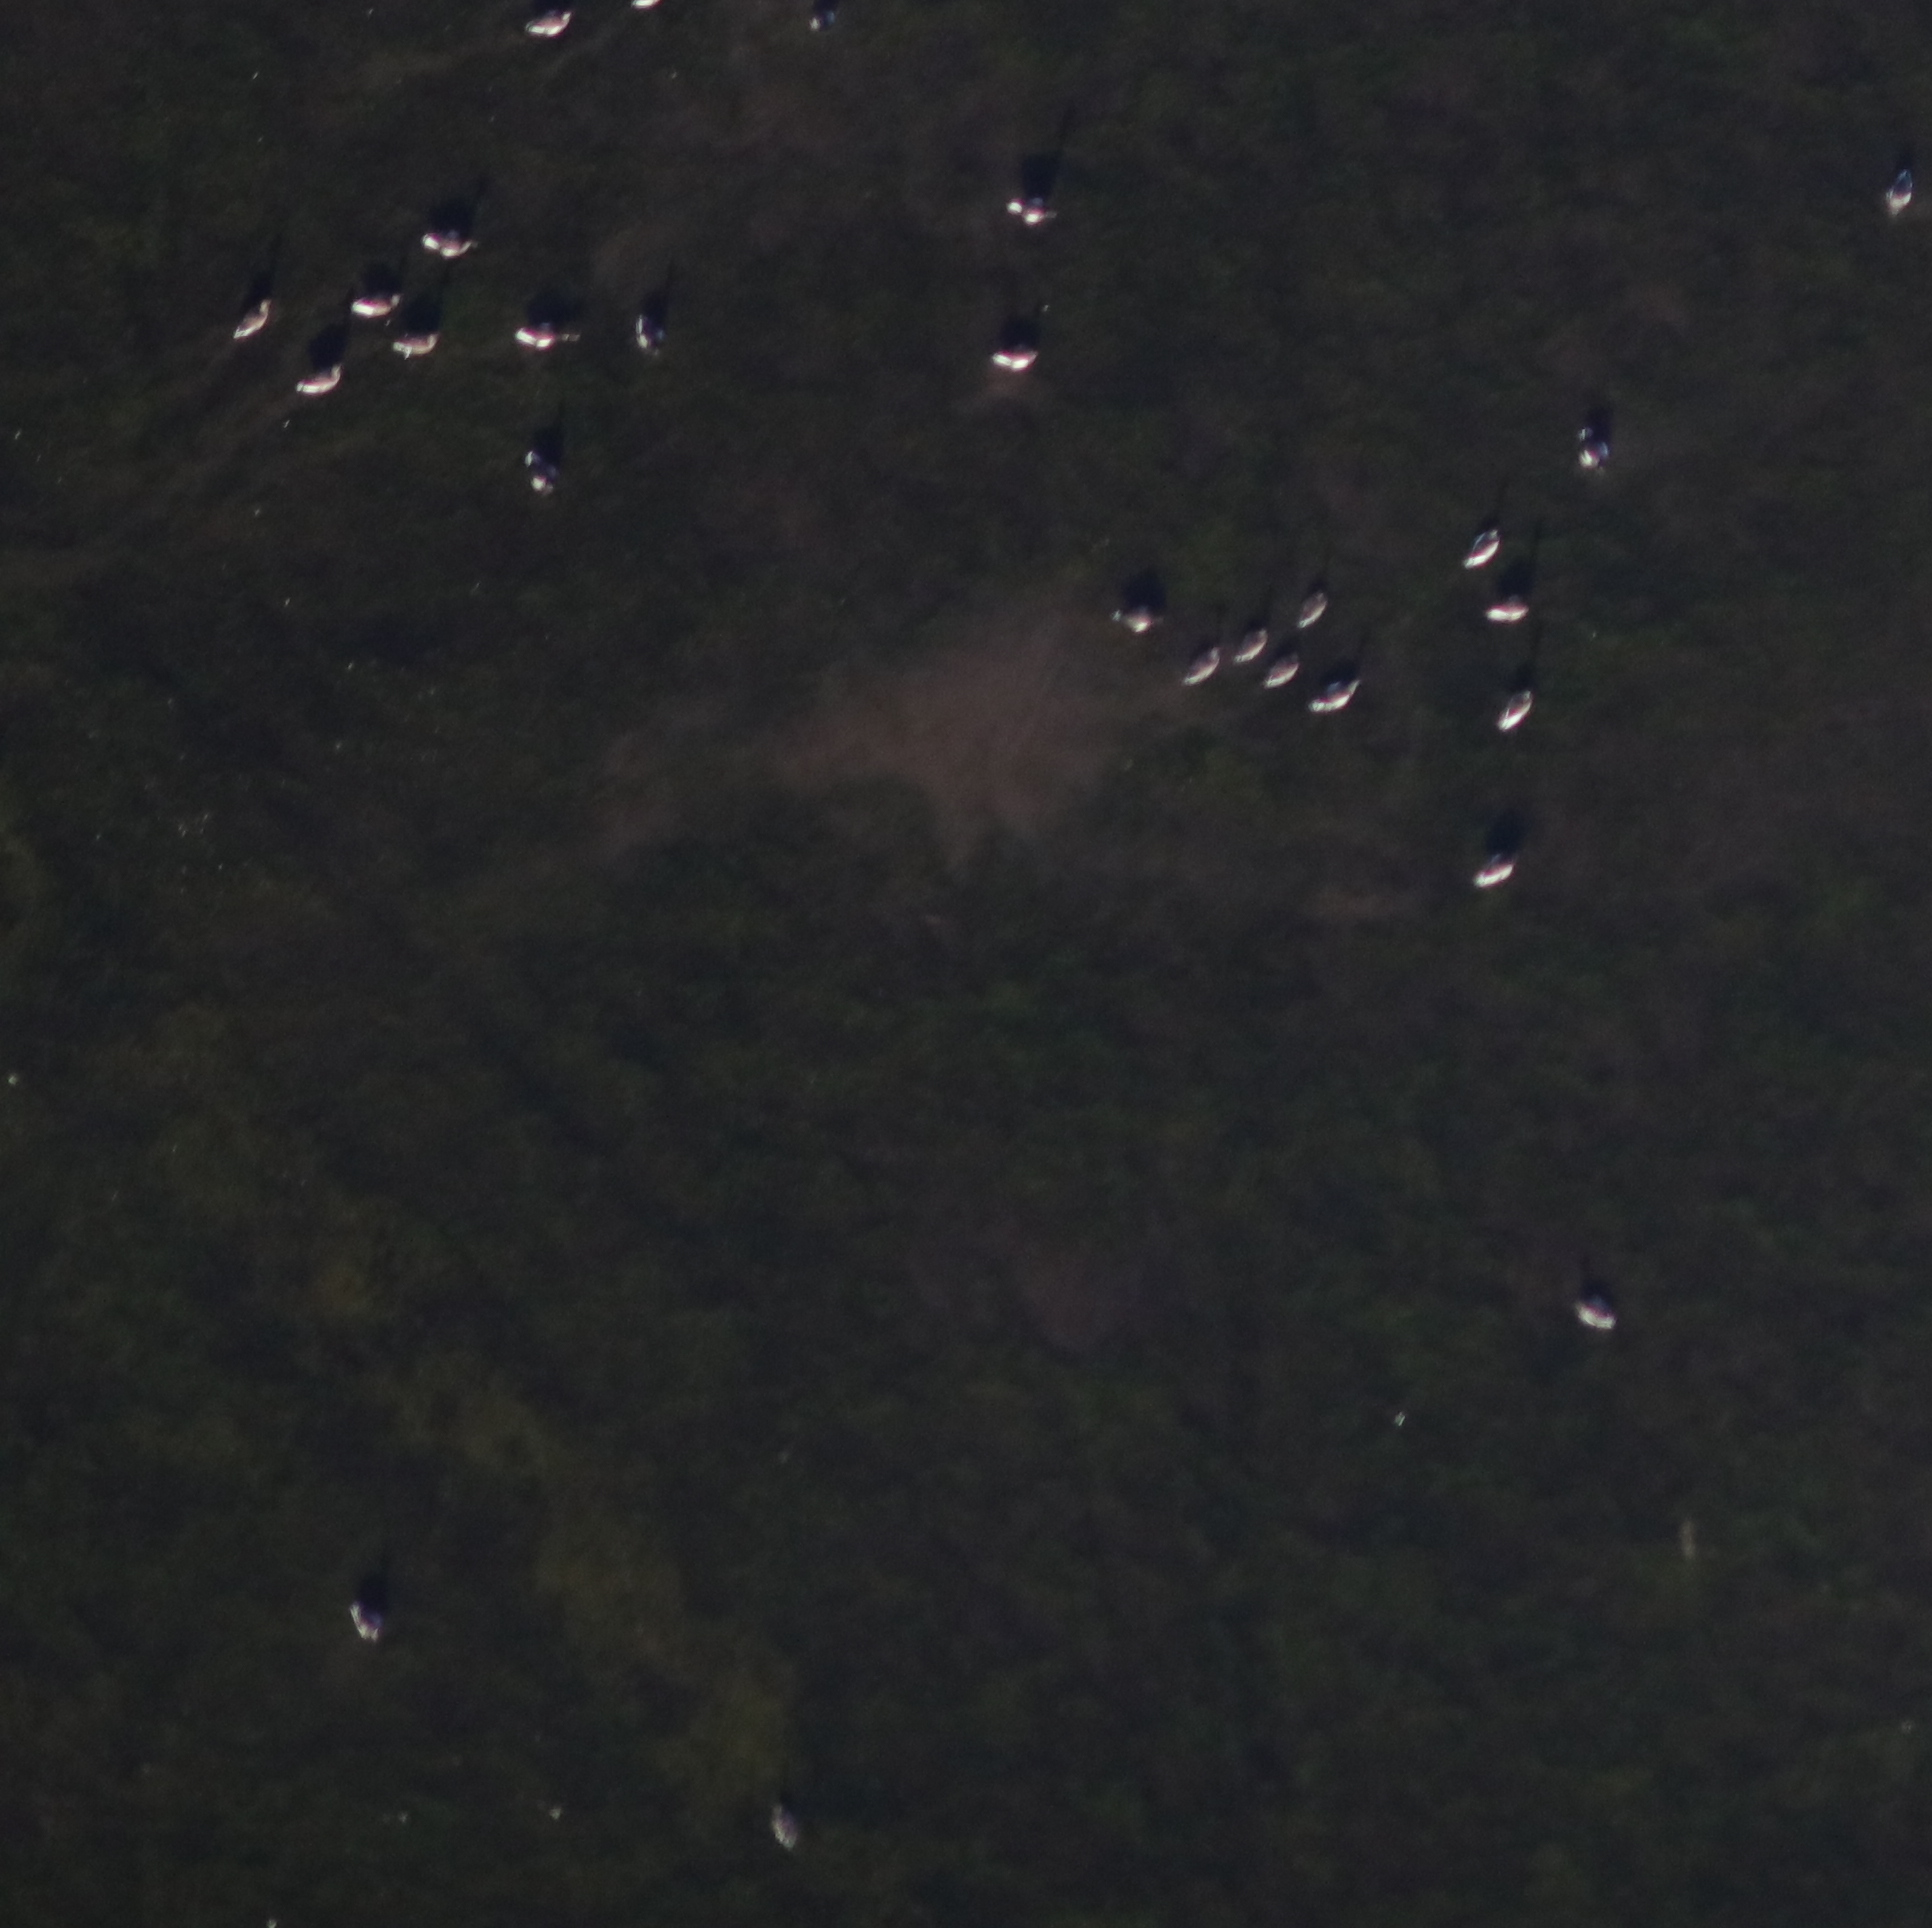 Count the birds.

27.